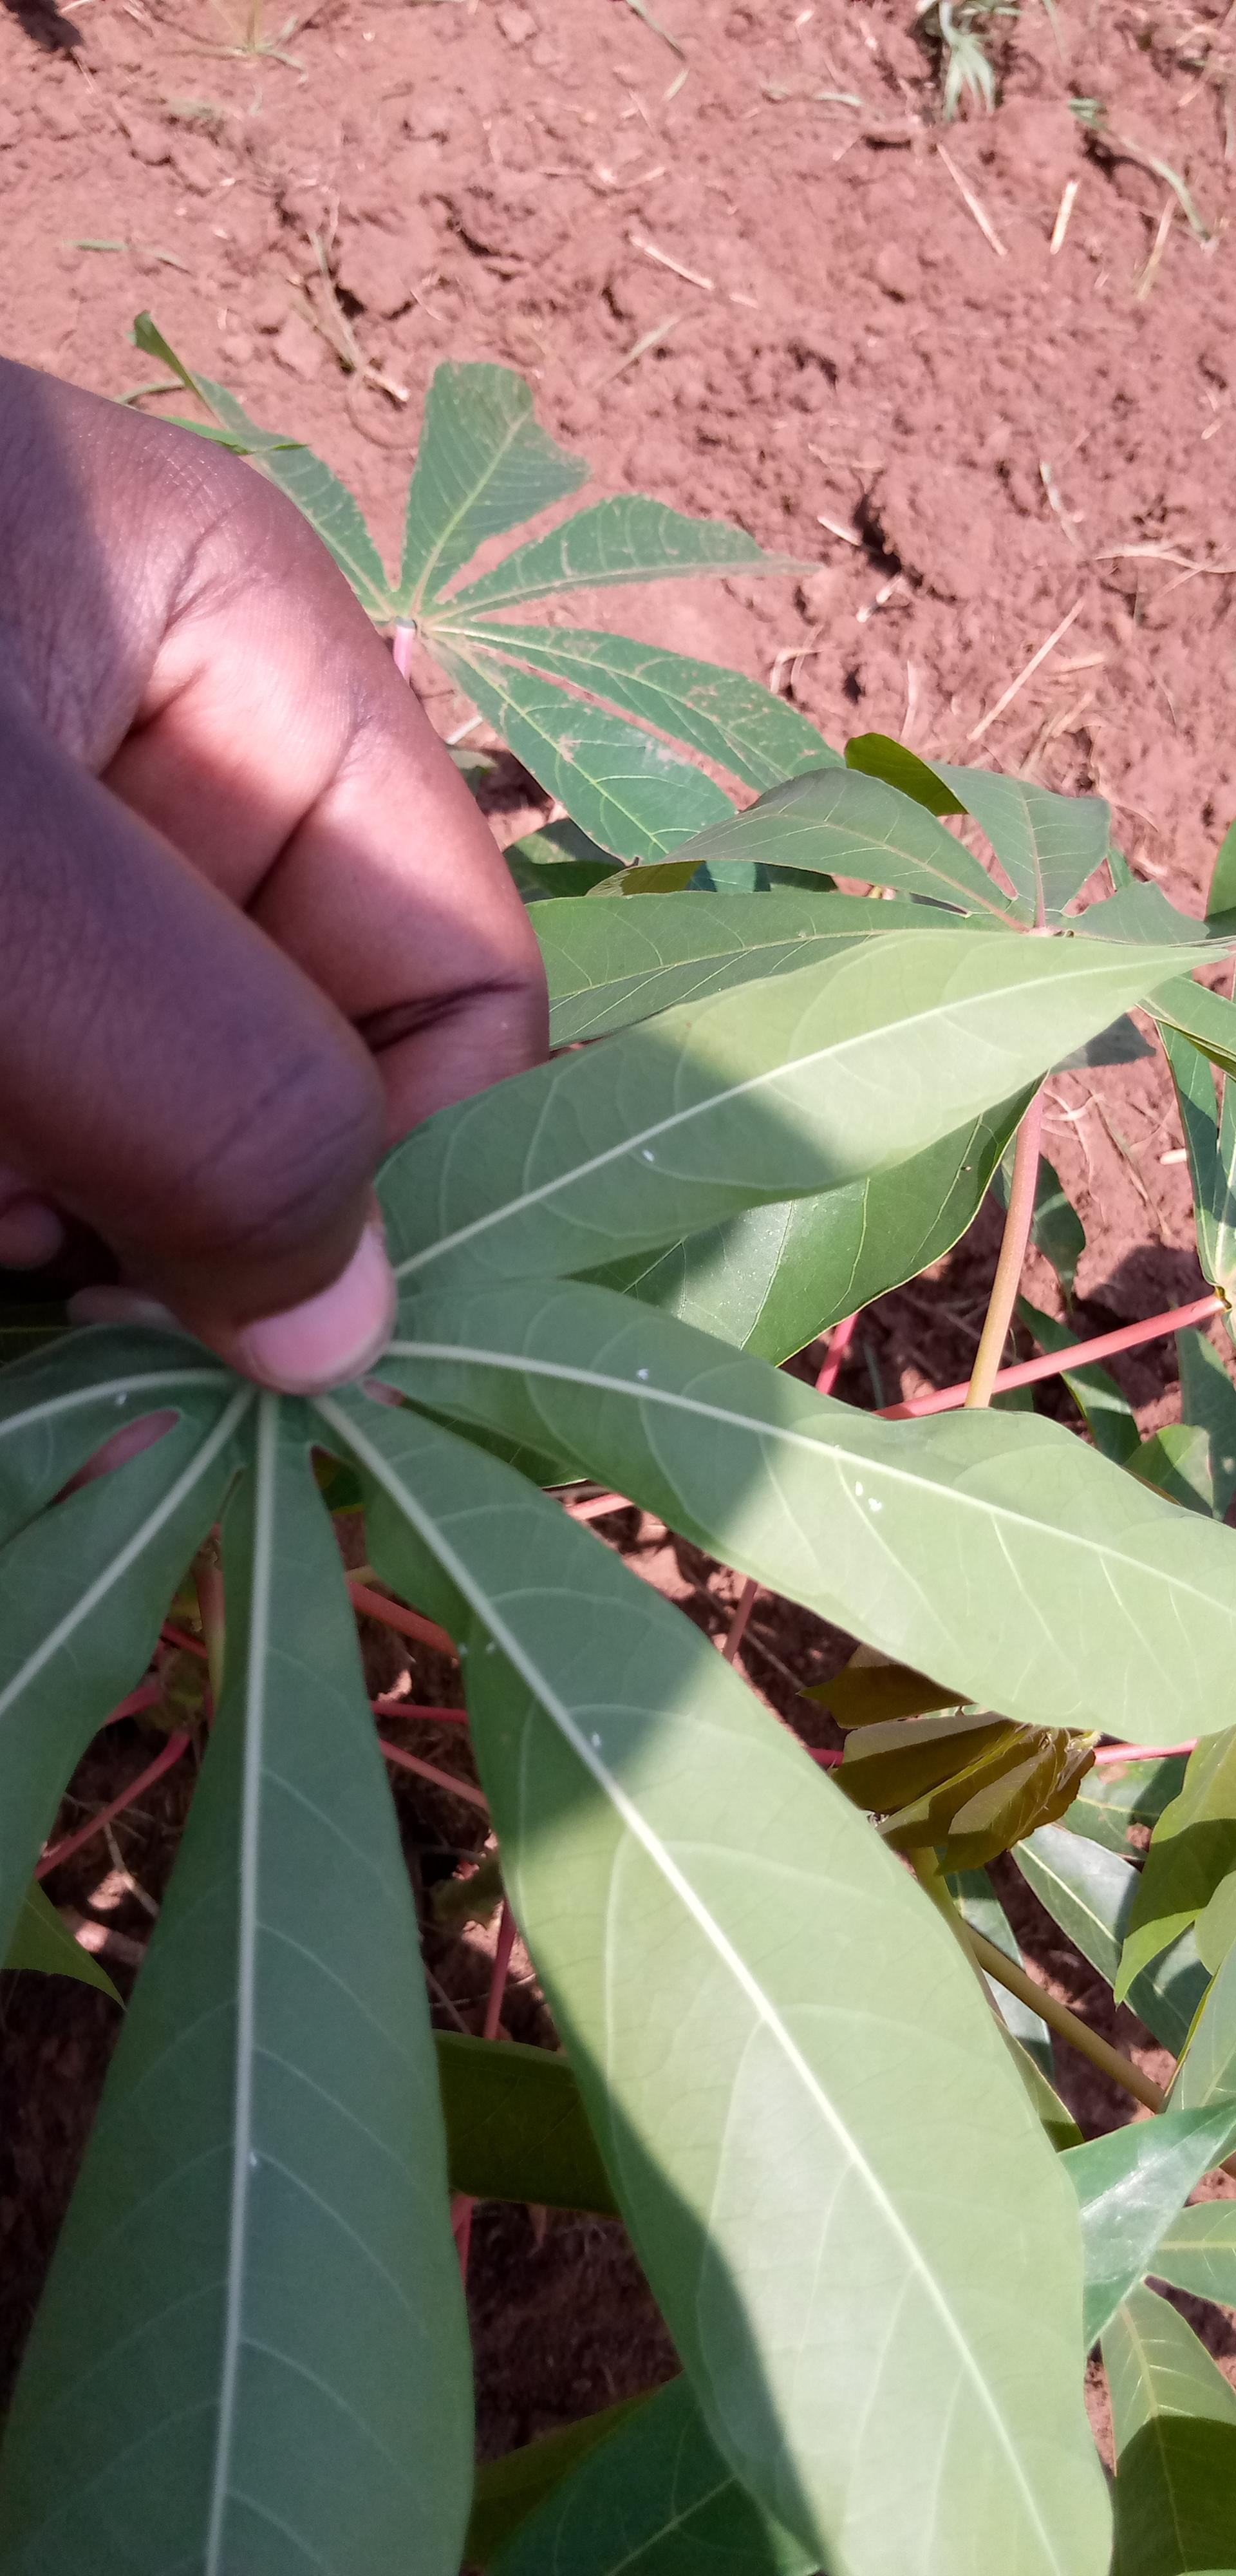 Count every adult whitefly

9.